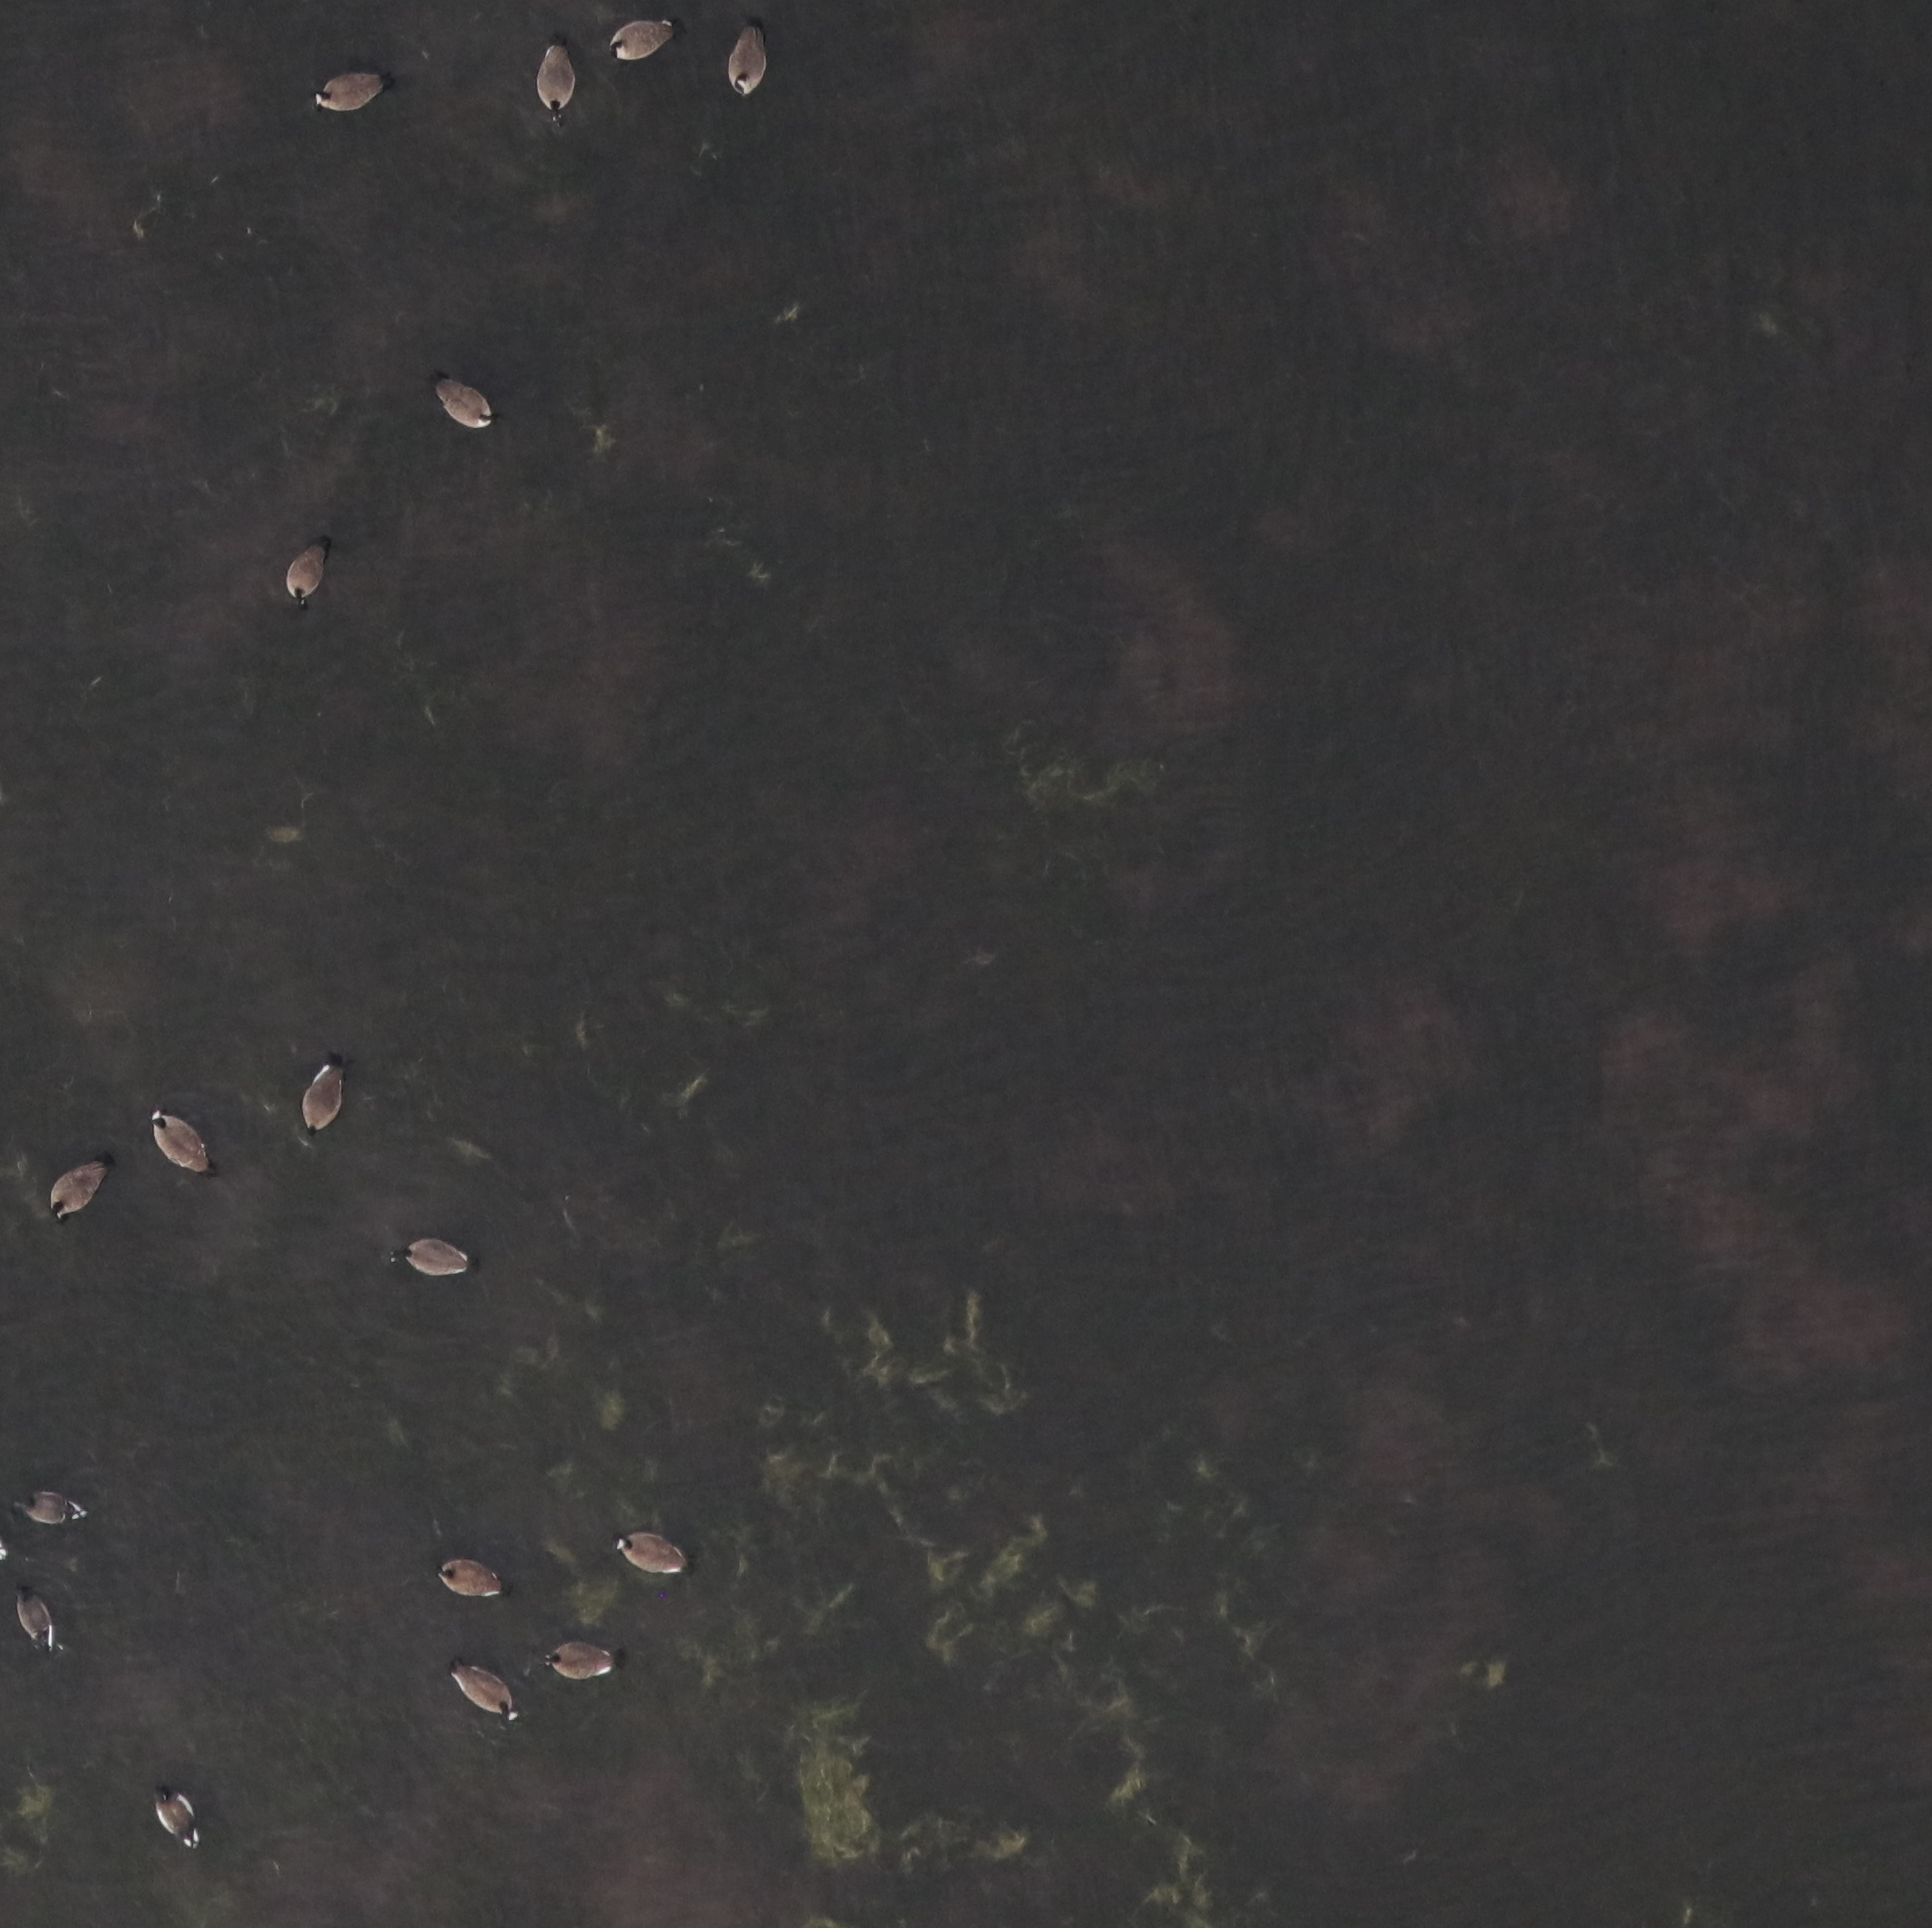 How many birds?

17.